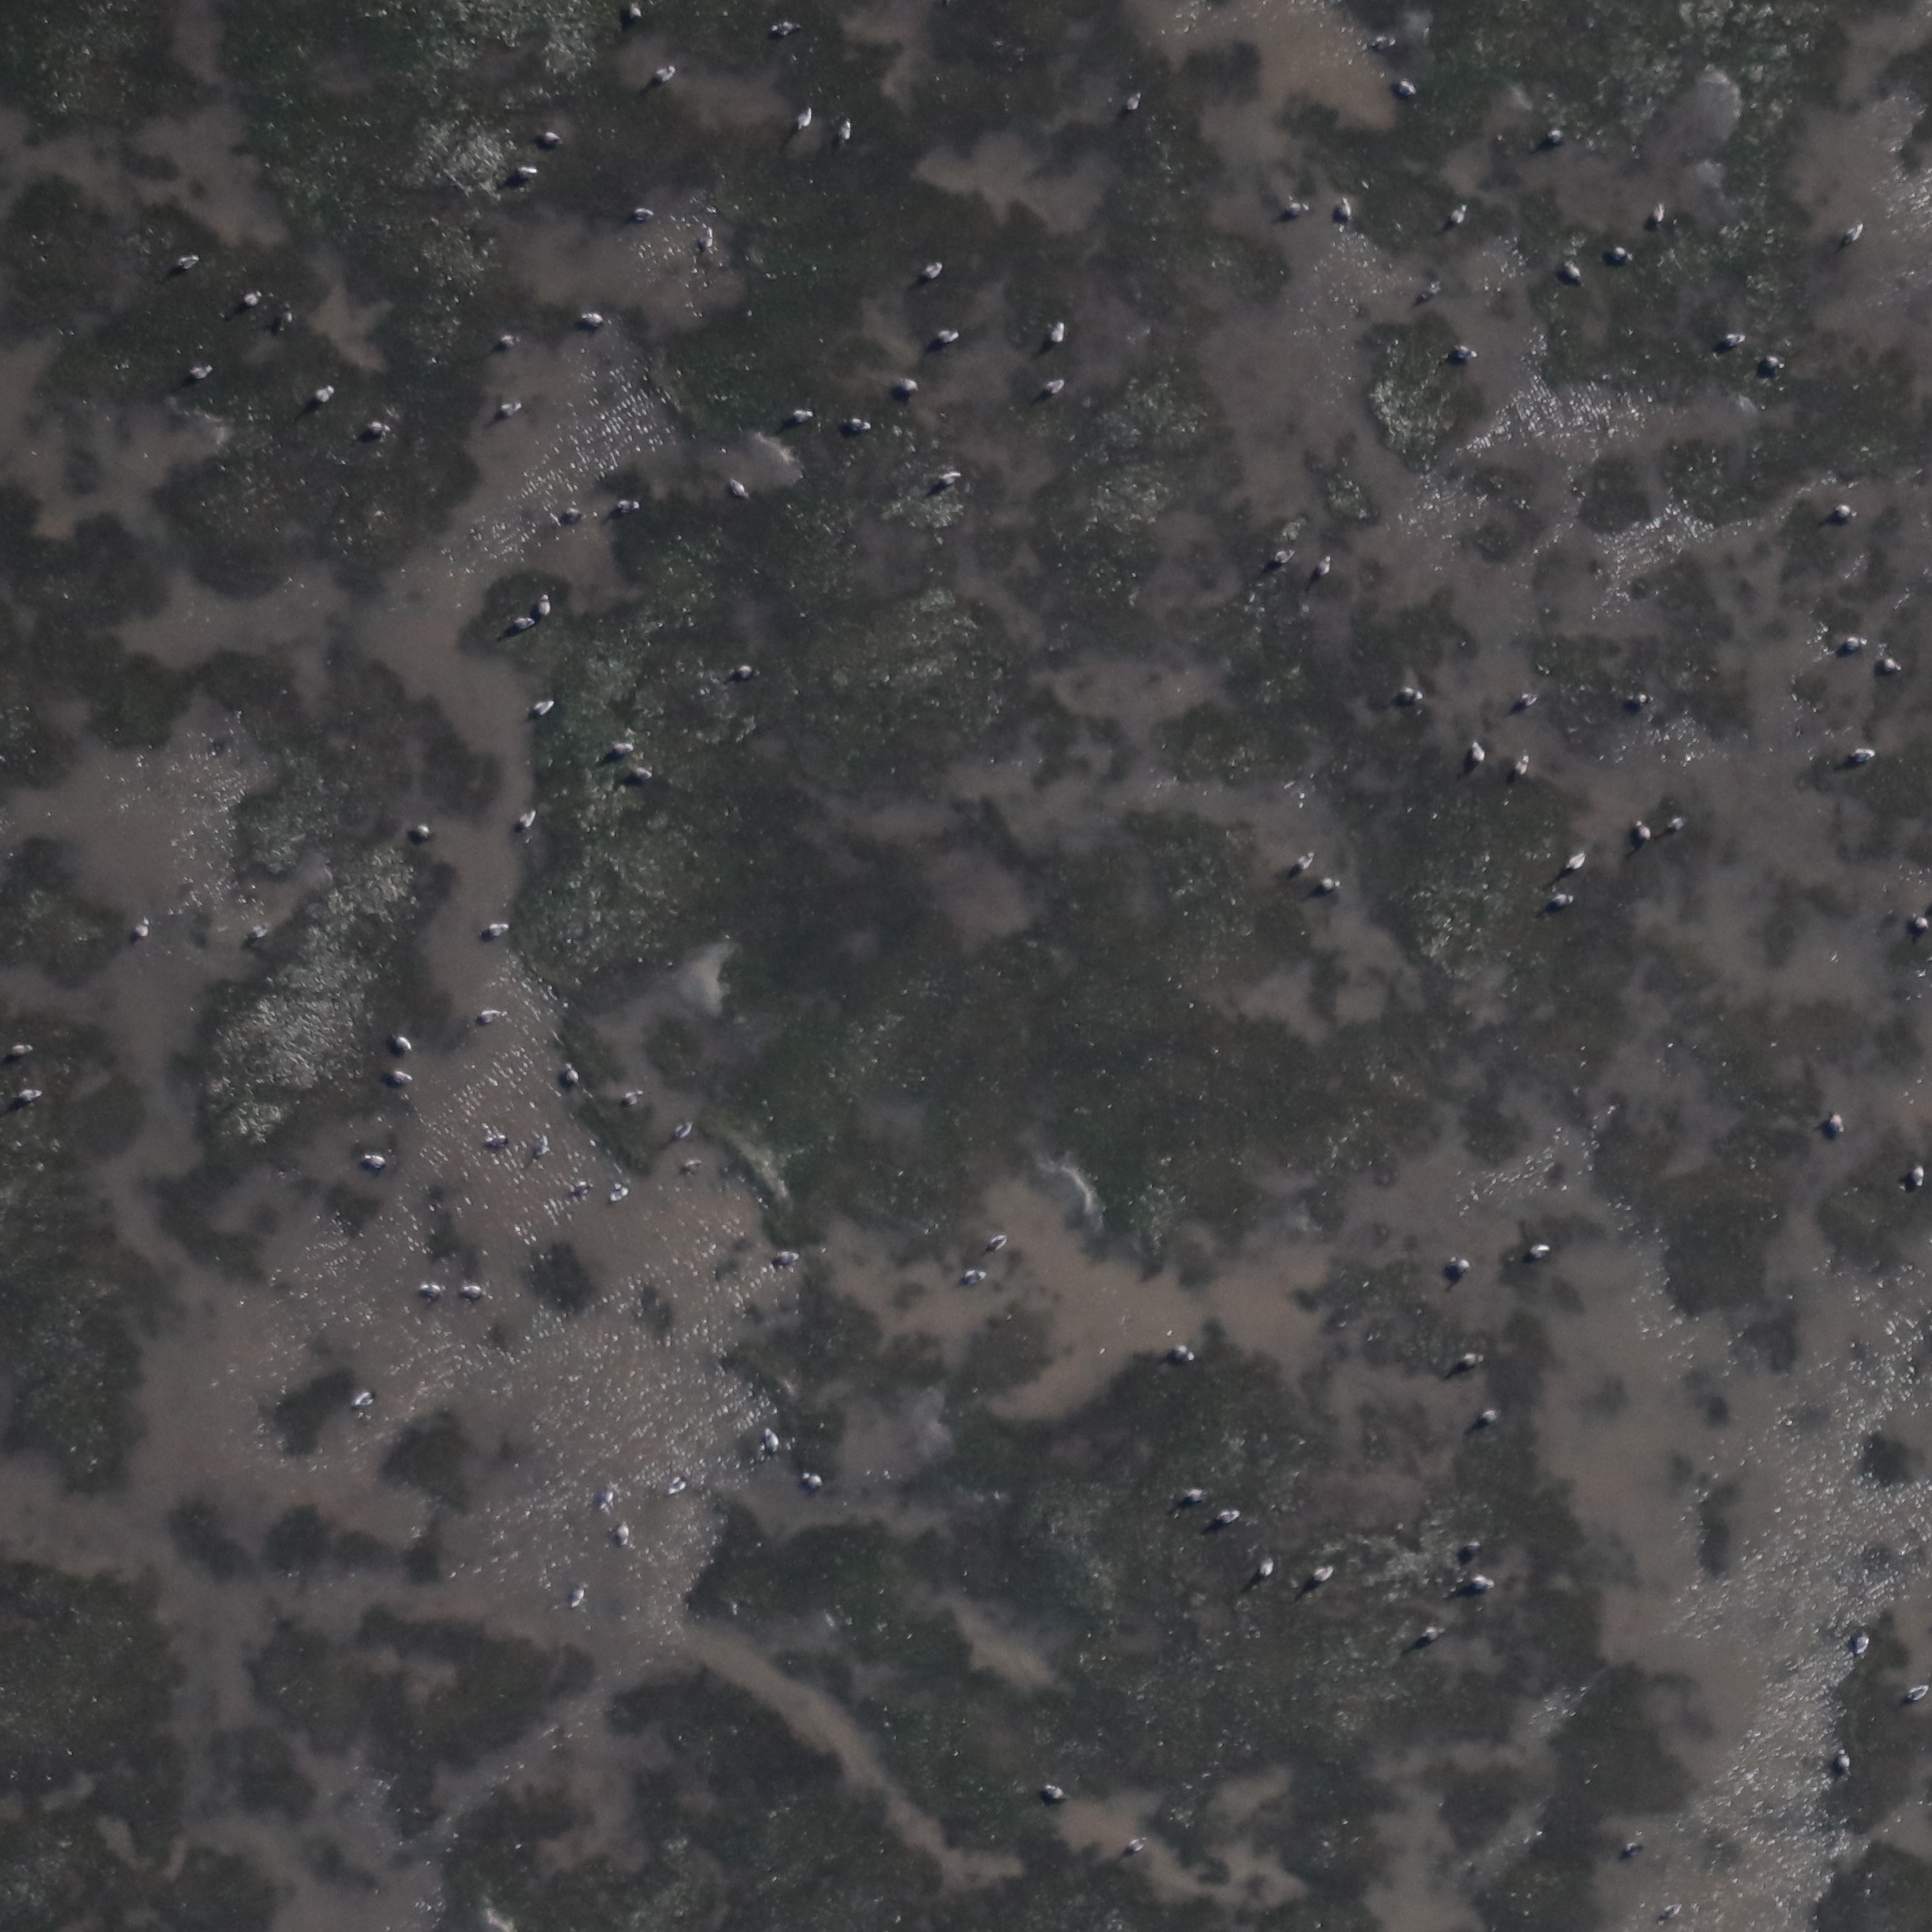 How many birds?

120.